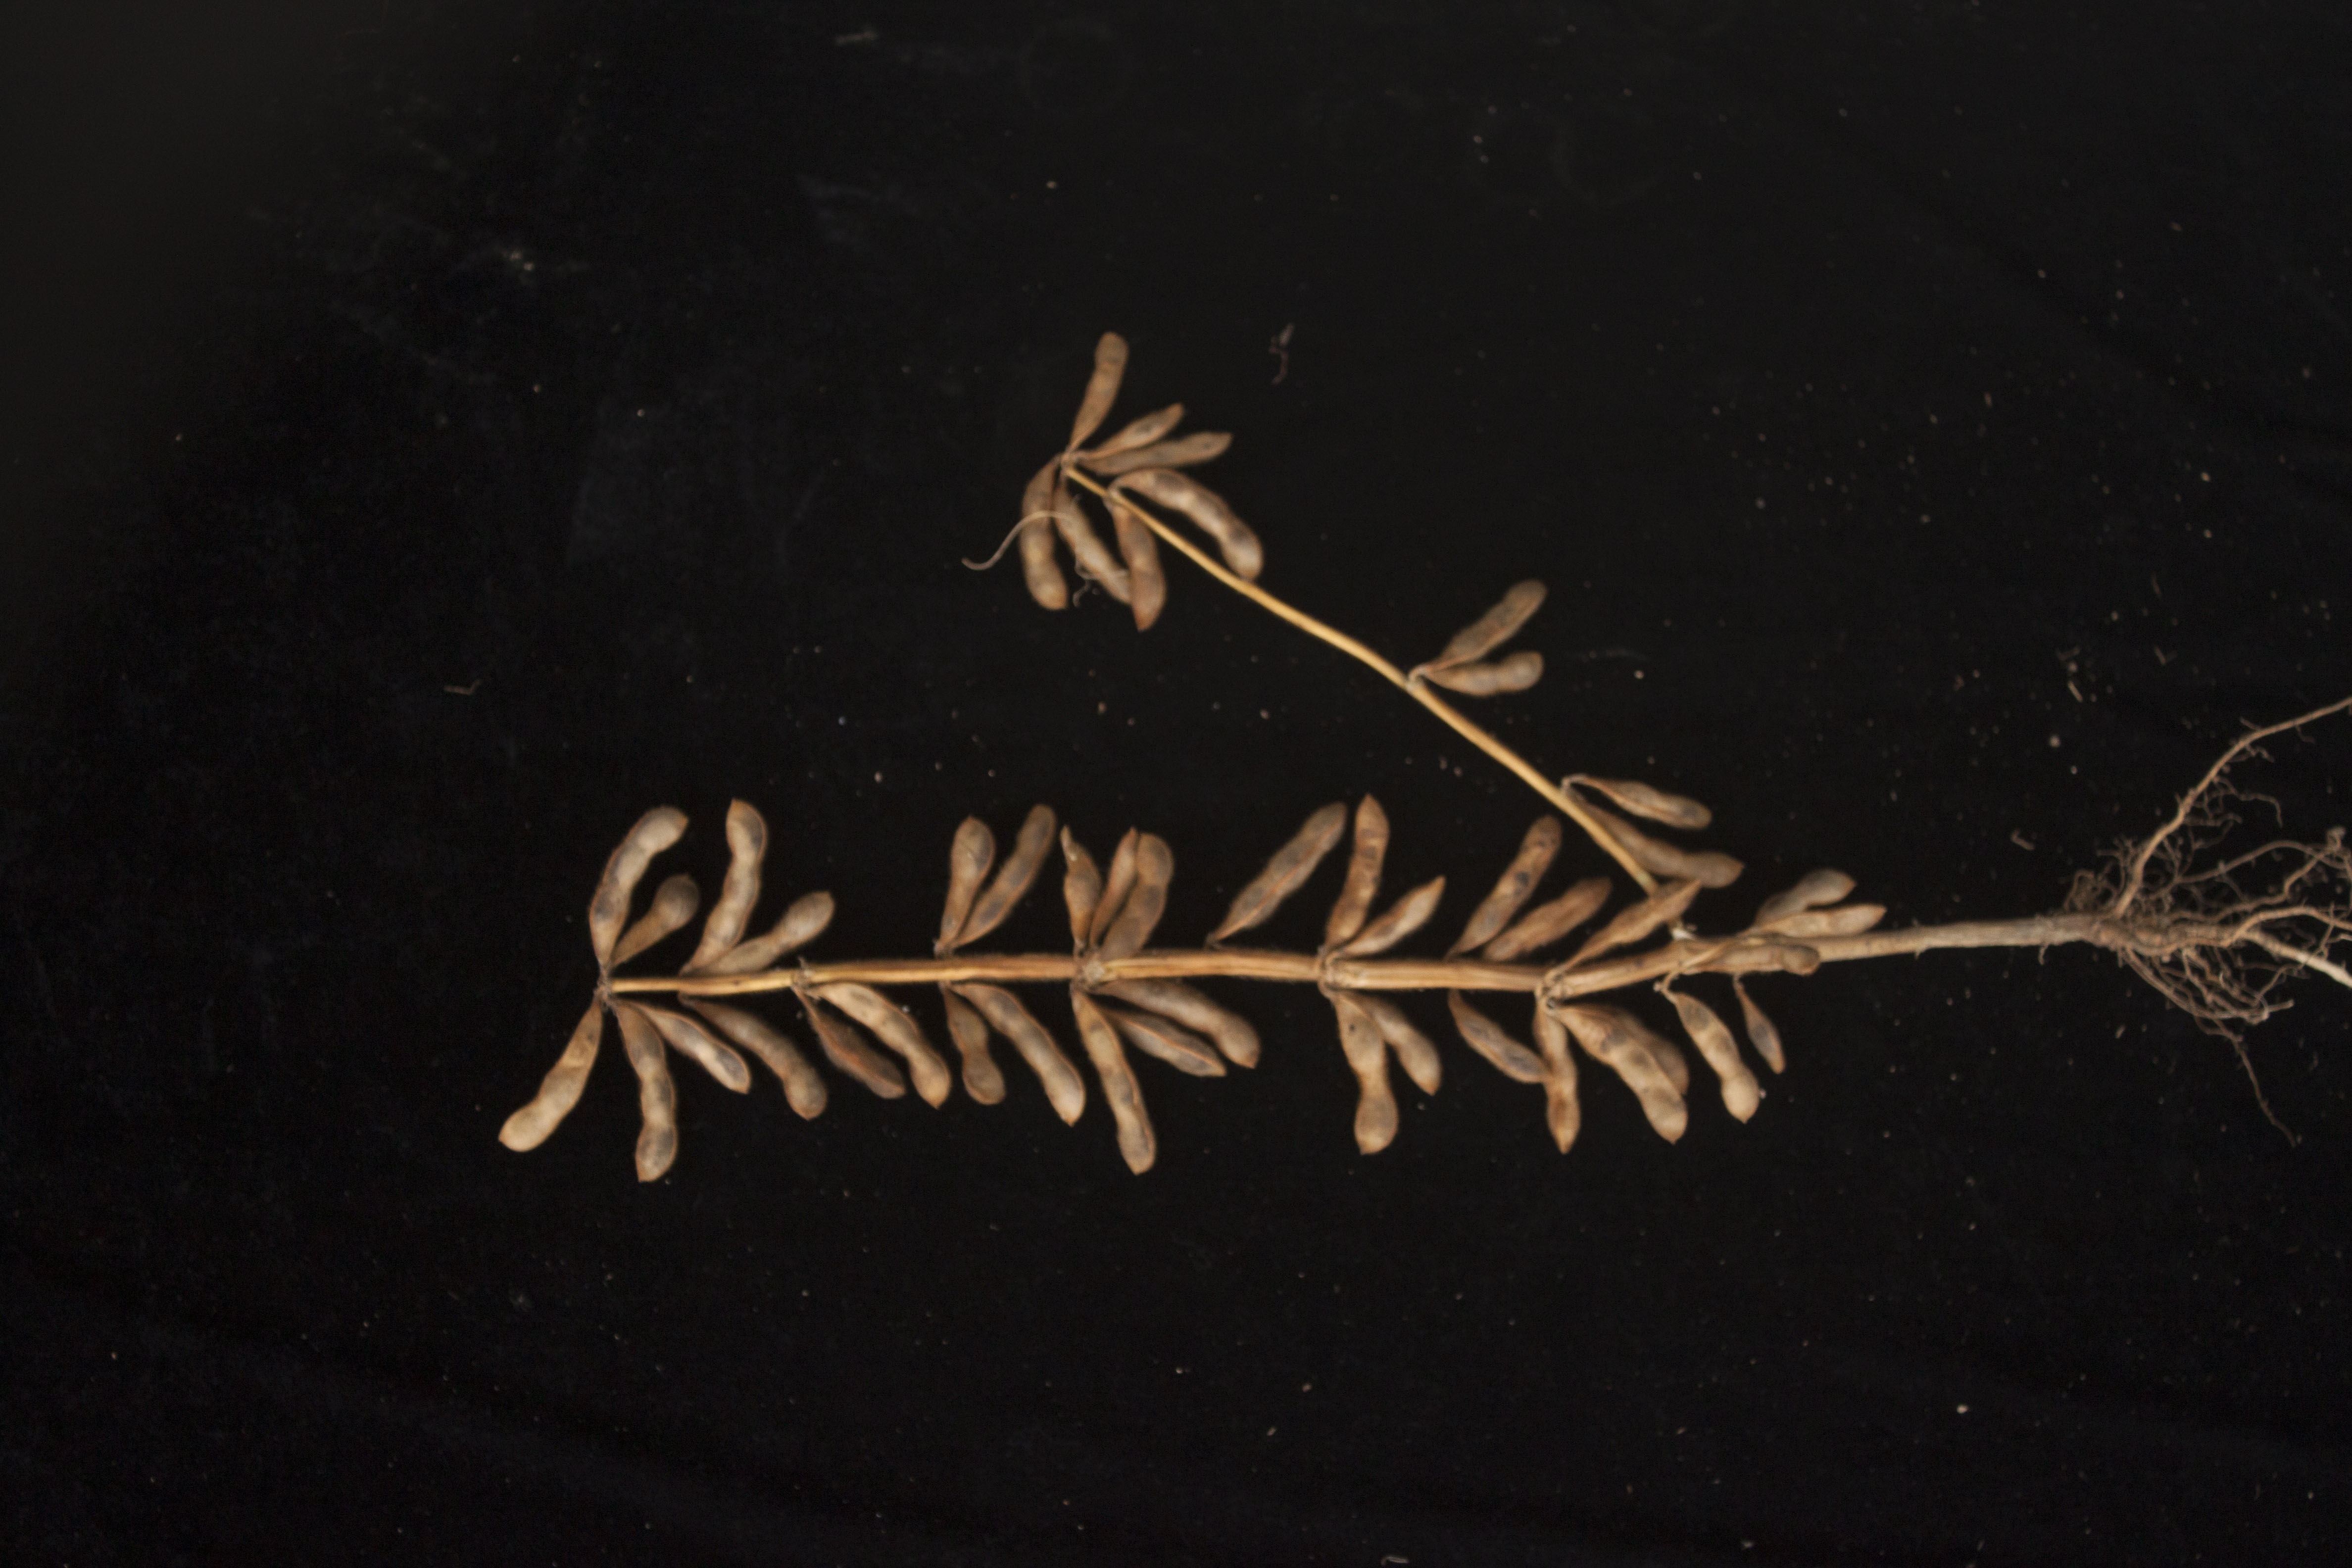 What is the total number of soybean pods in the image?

45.